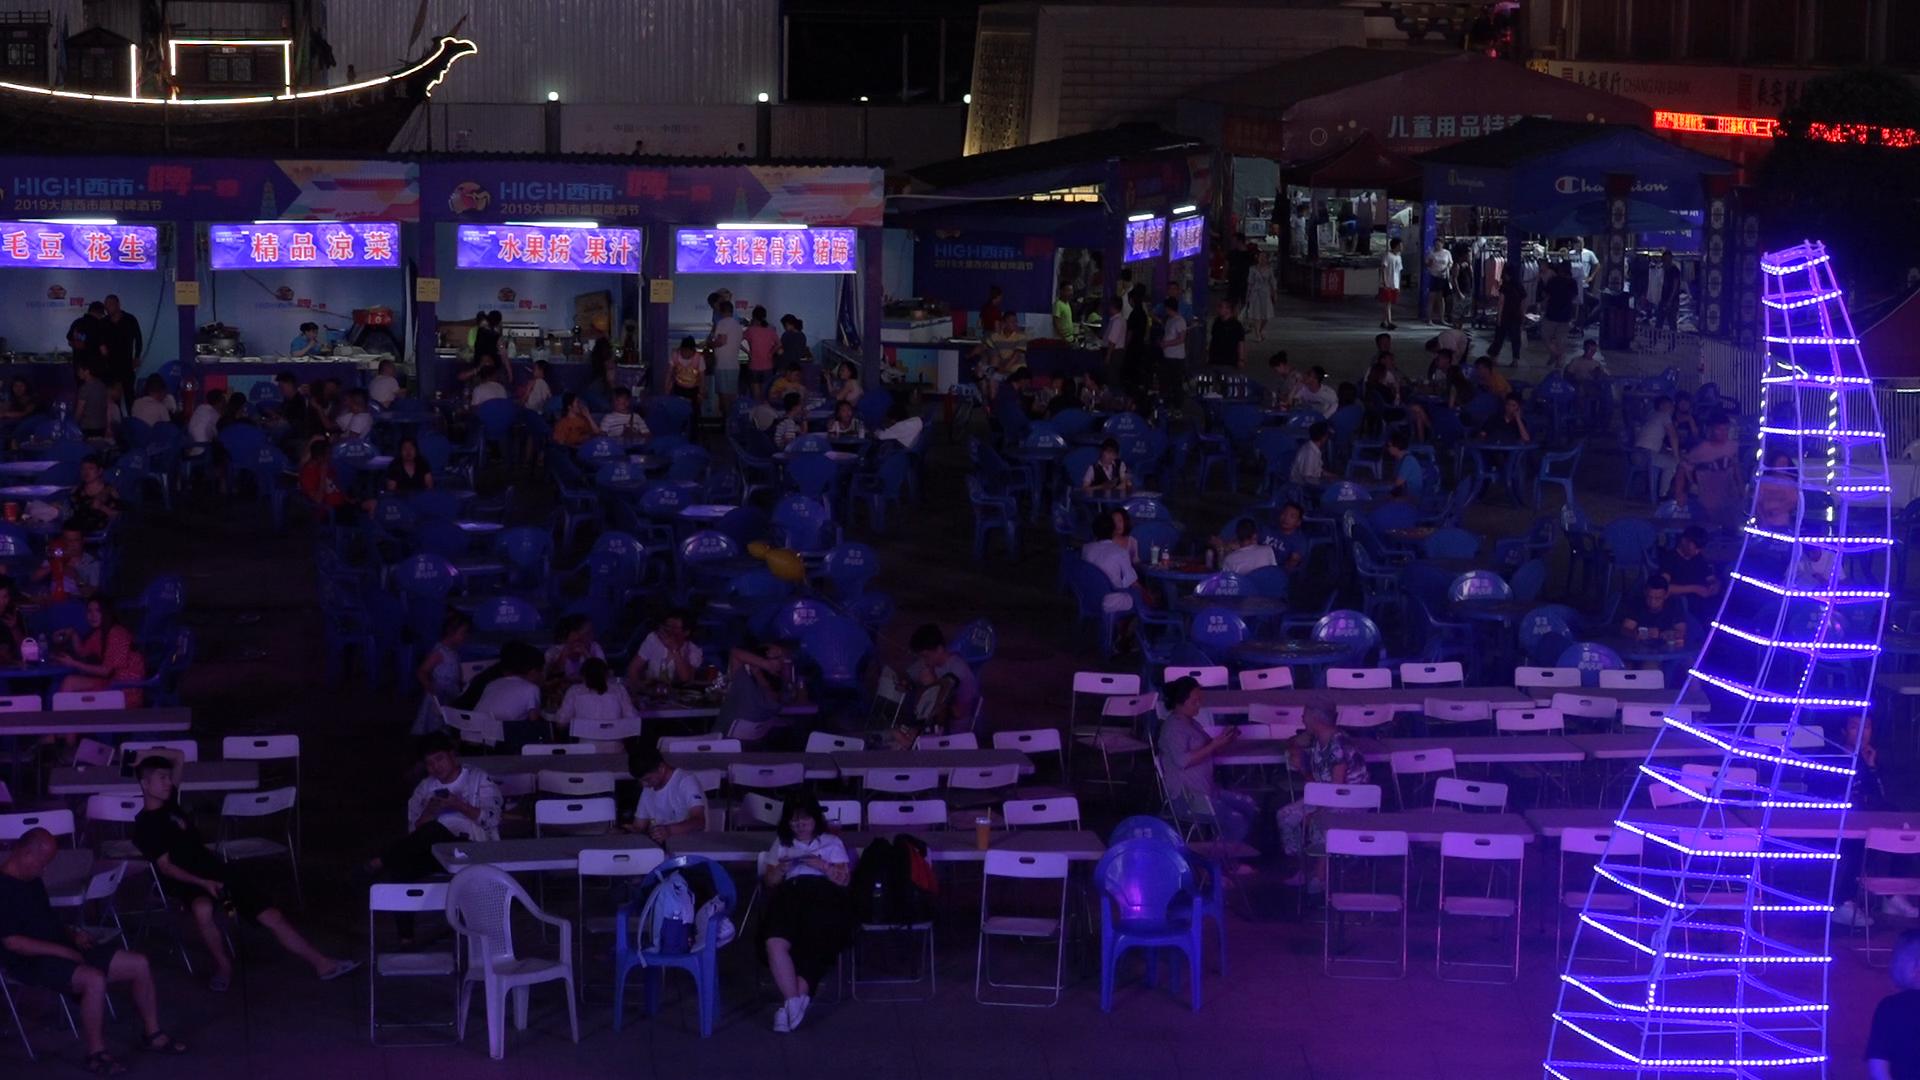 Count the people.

105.